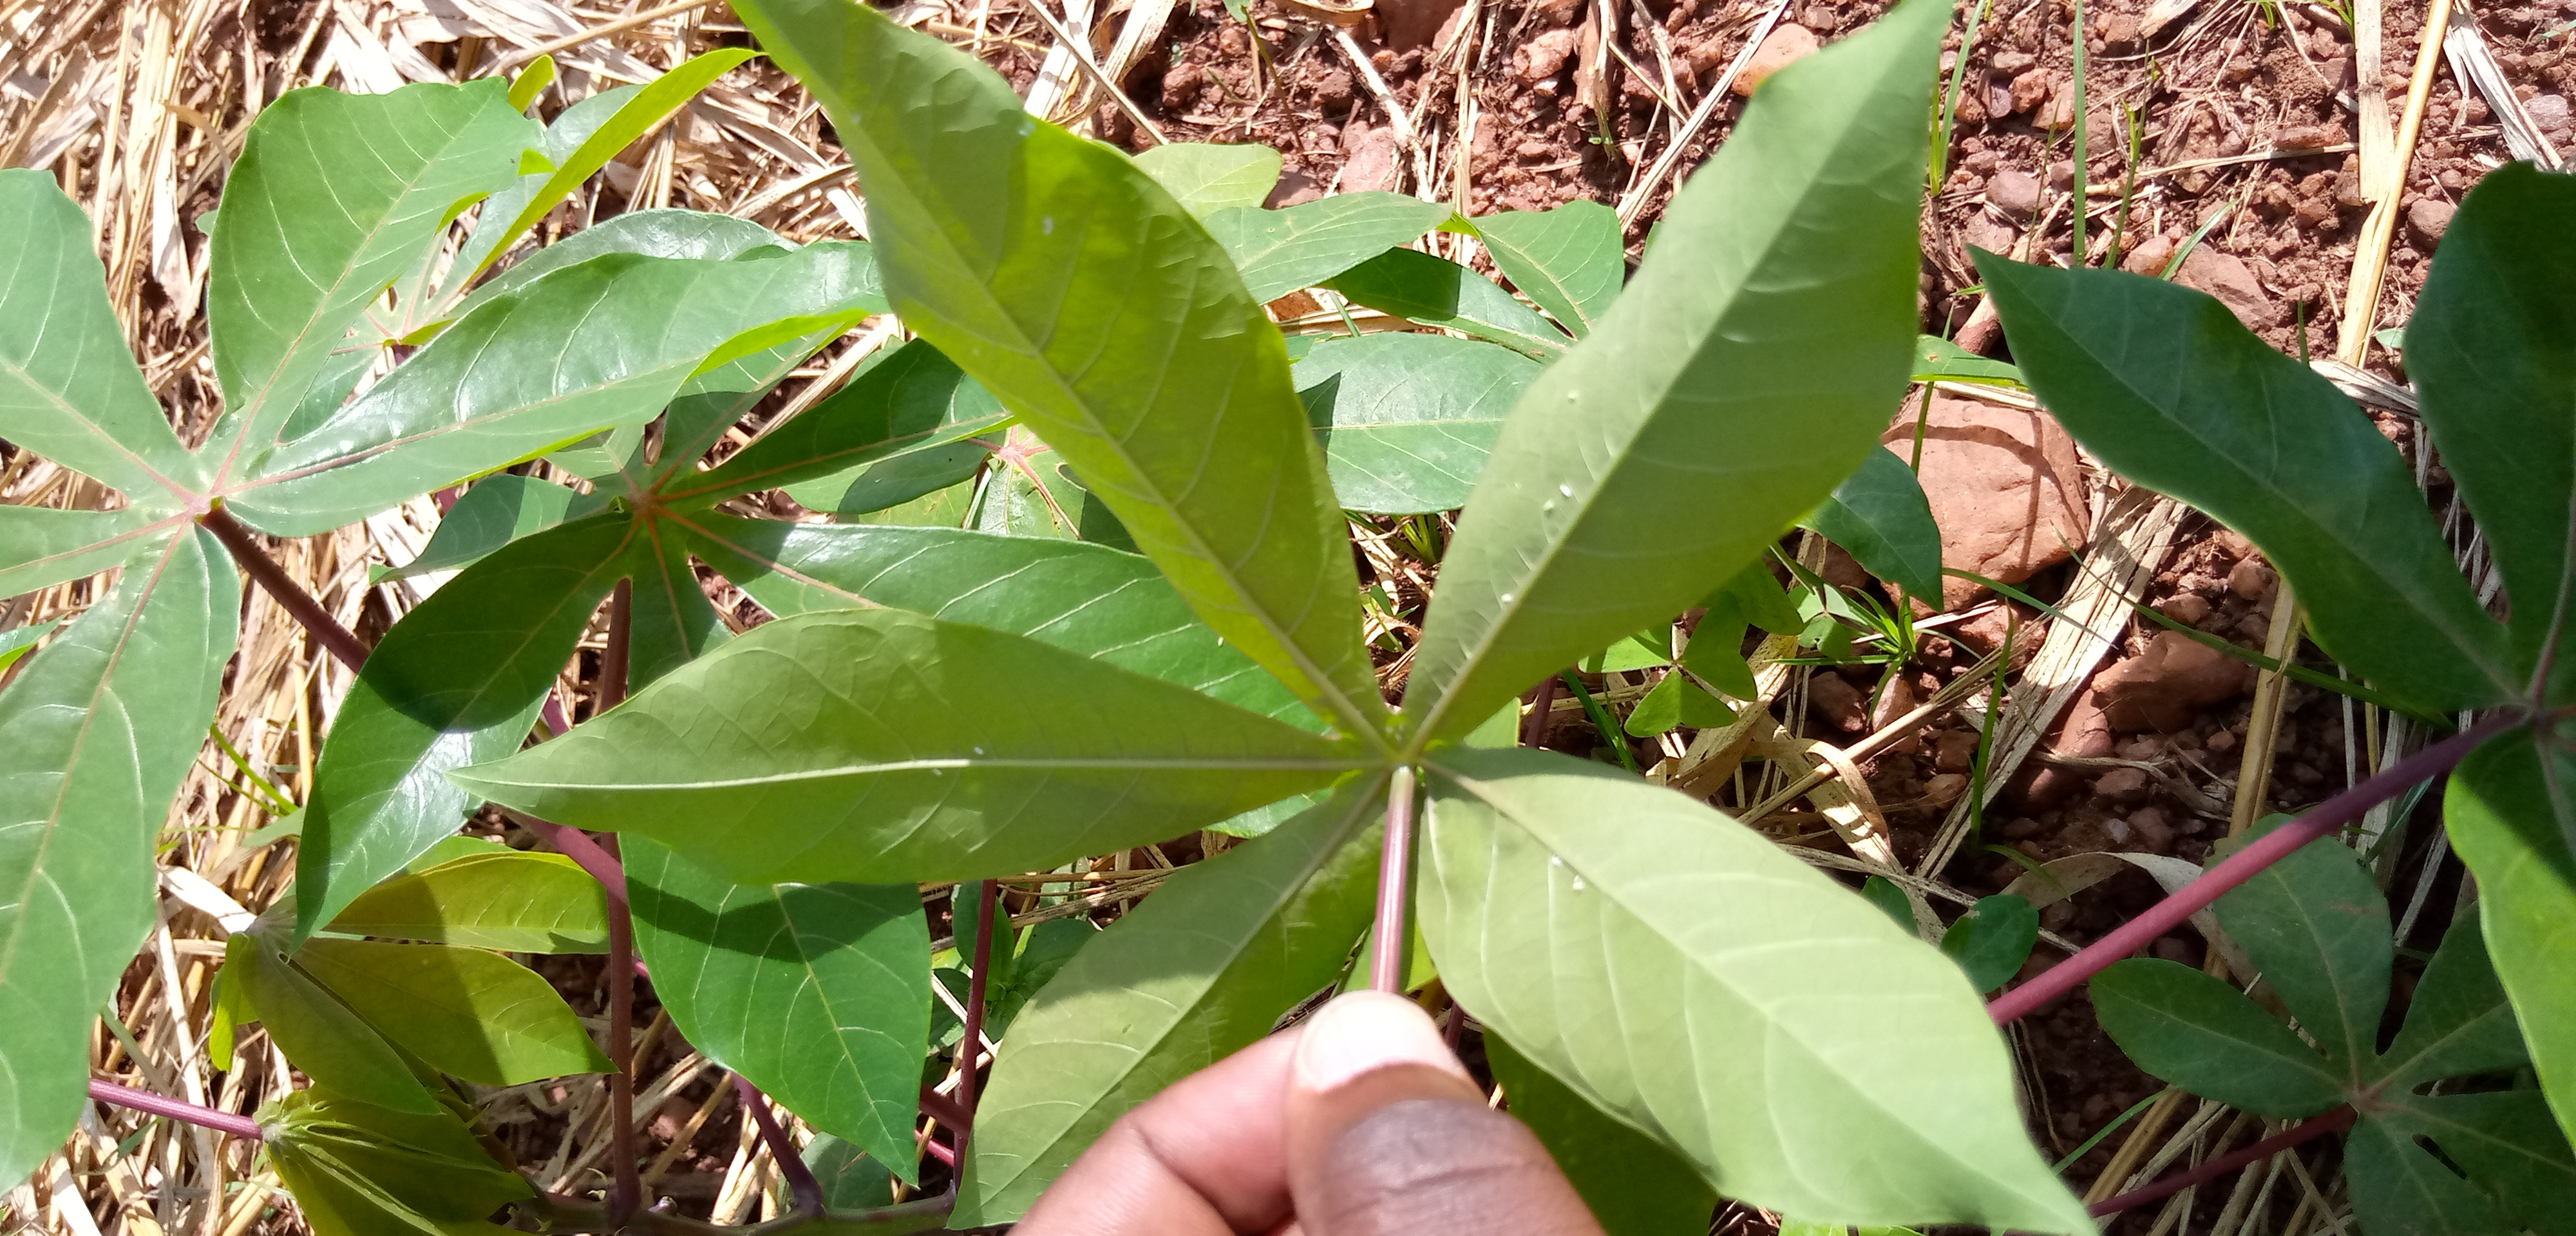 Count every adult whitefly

7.